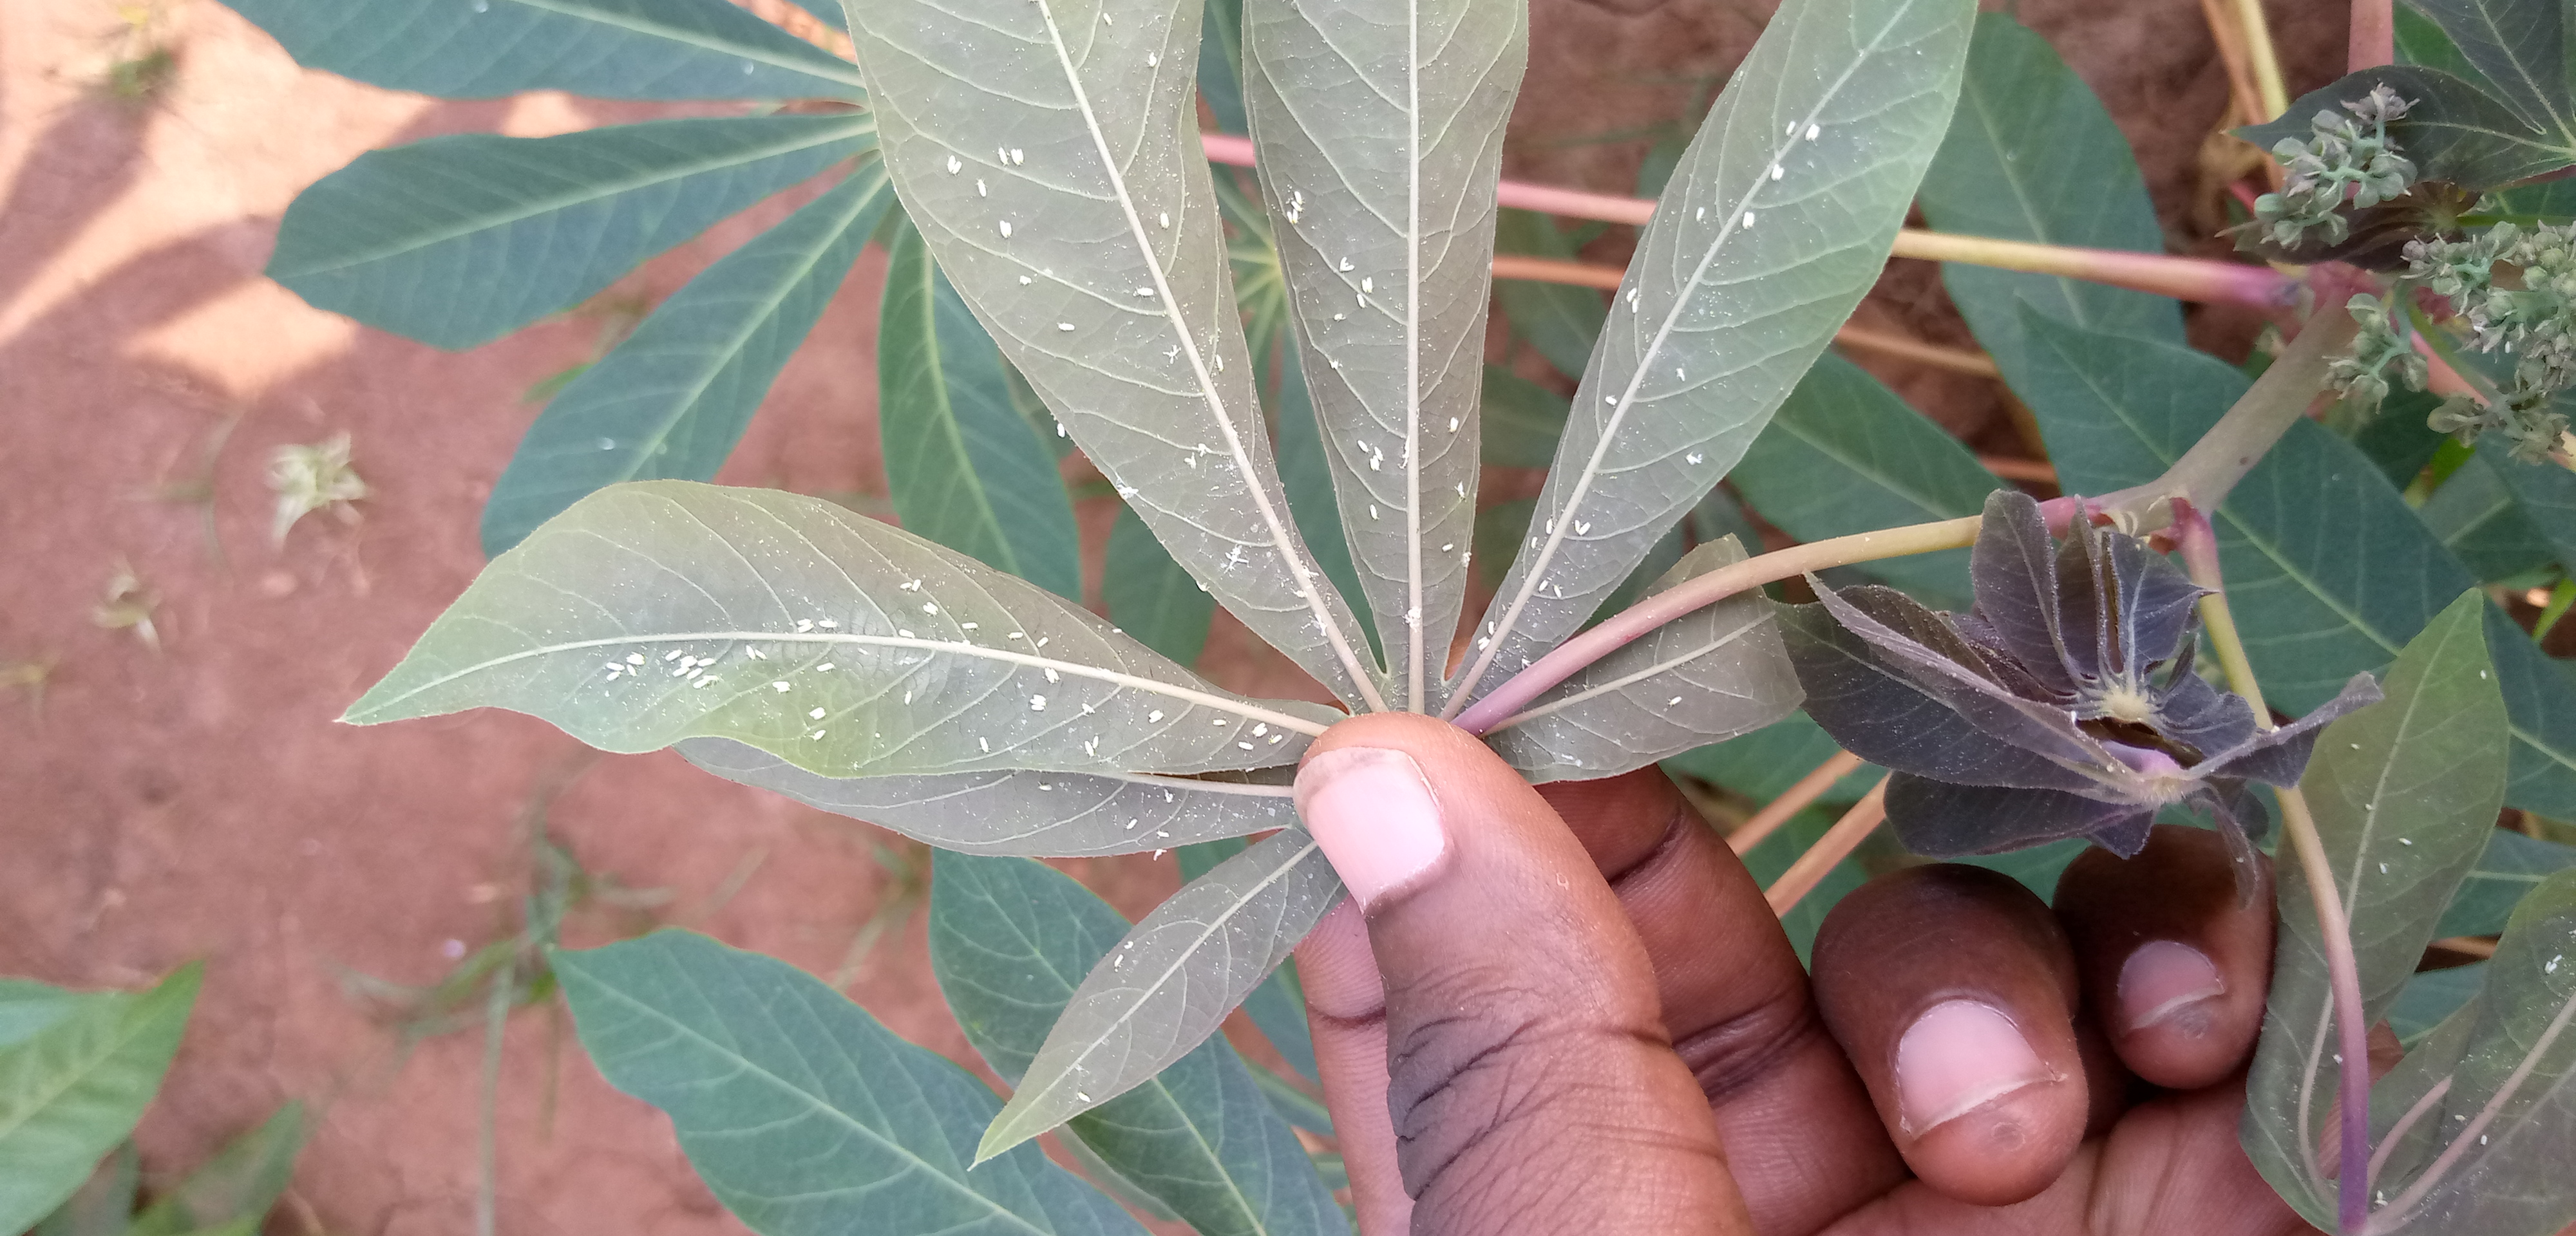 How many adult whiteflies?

137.